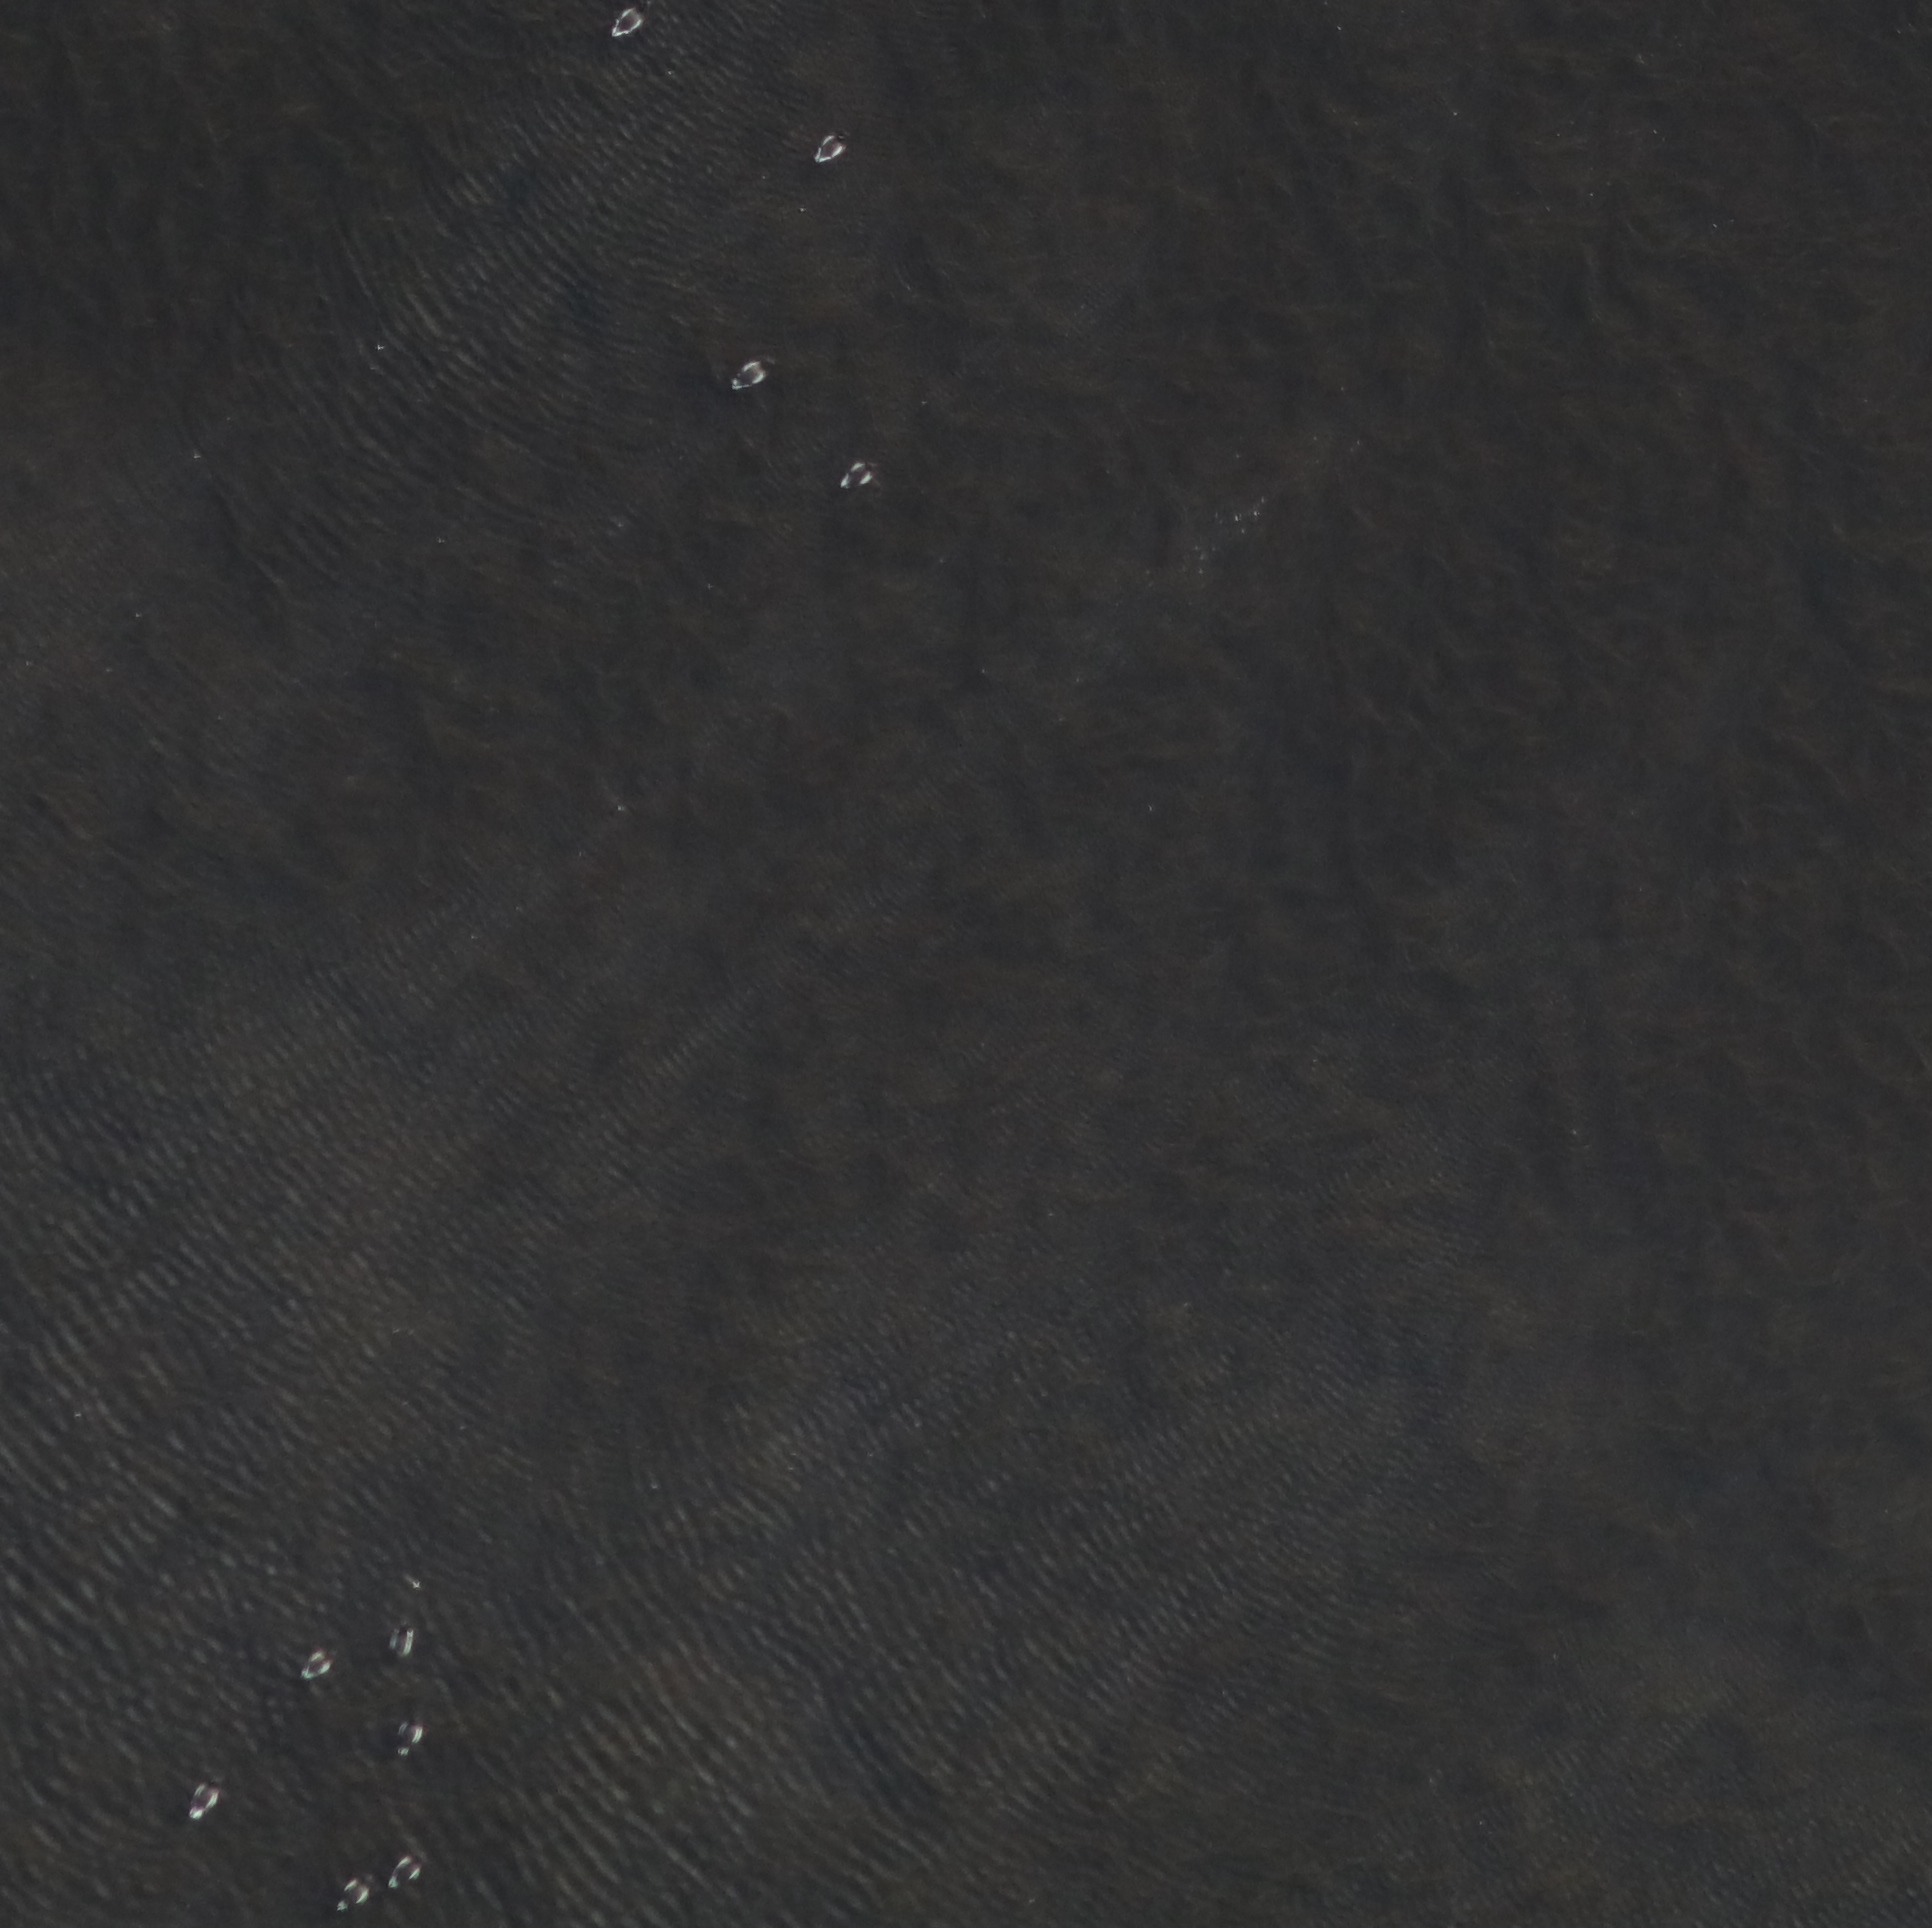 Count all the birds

10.